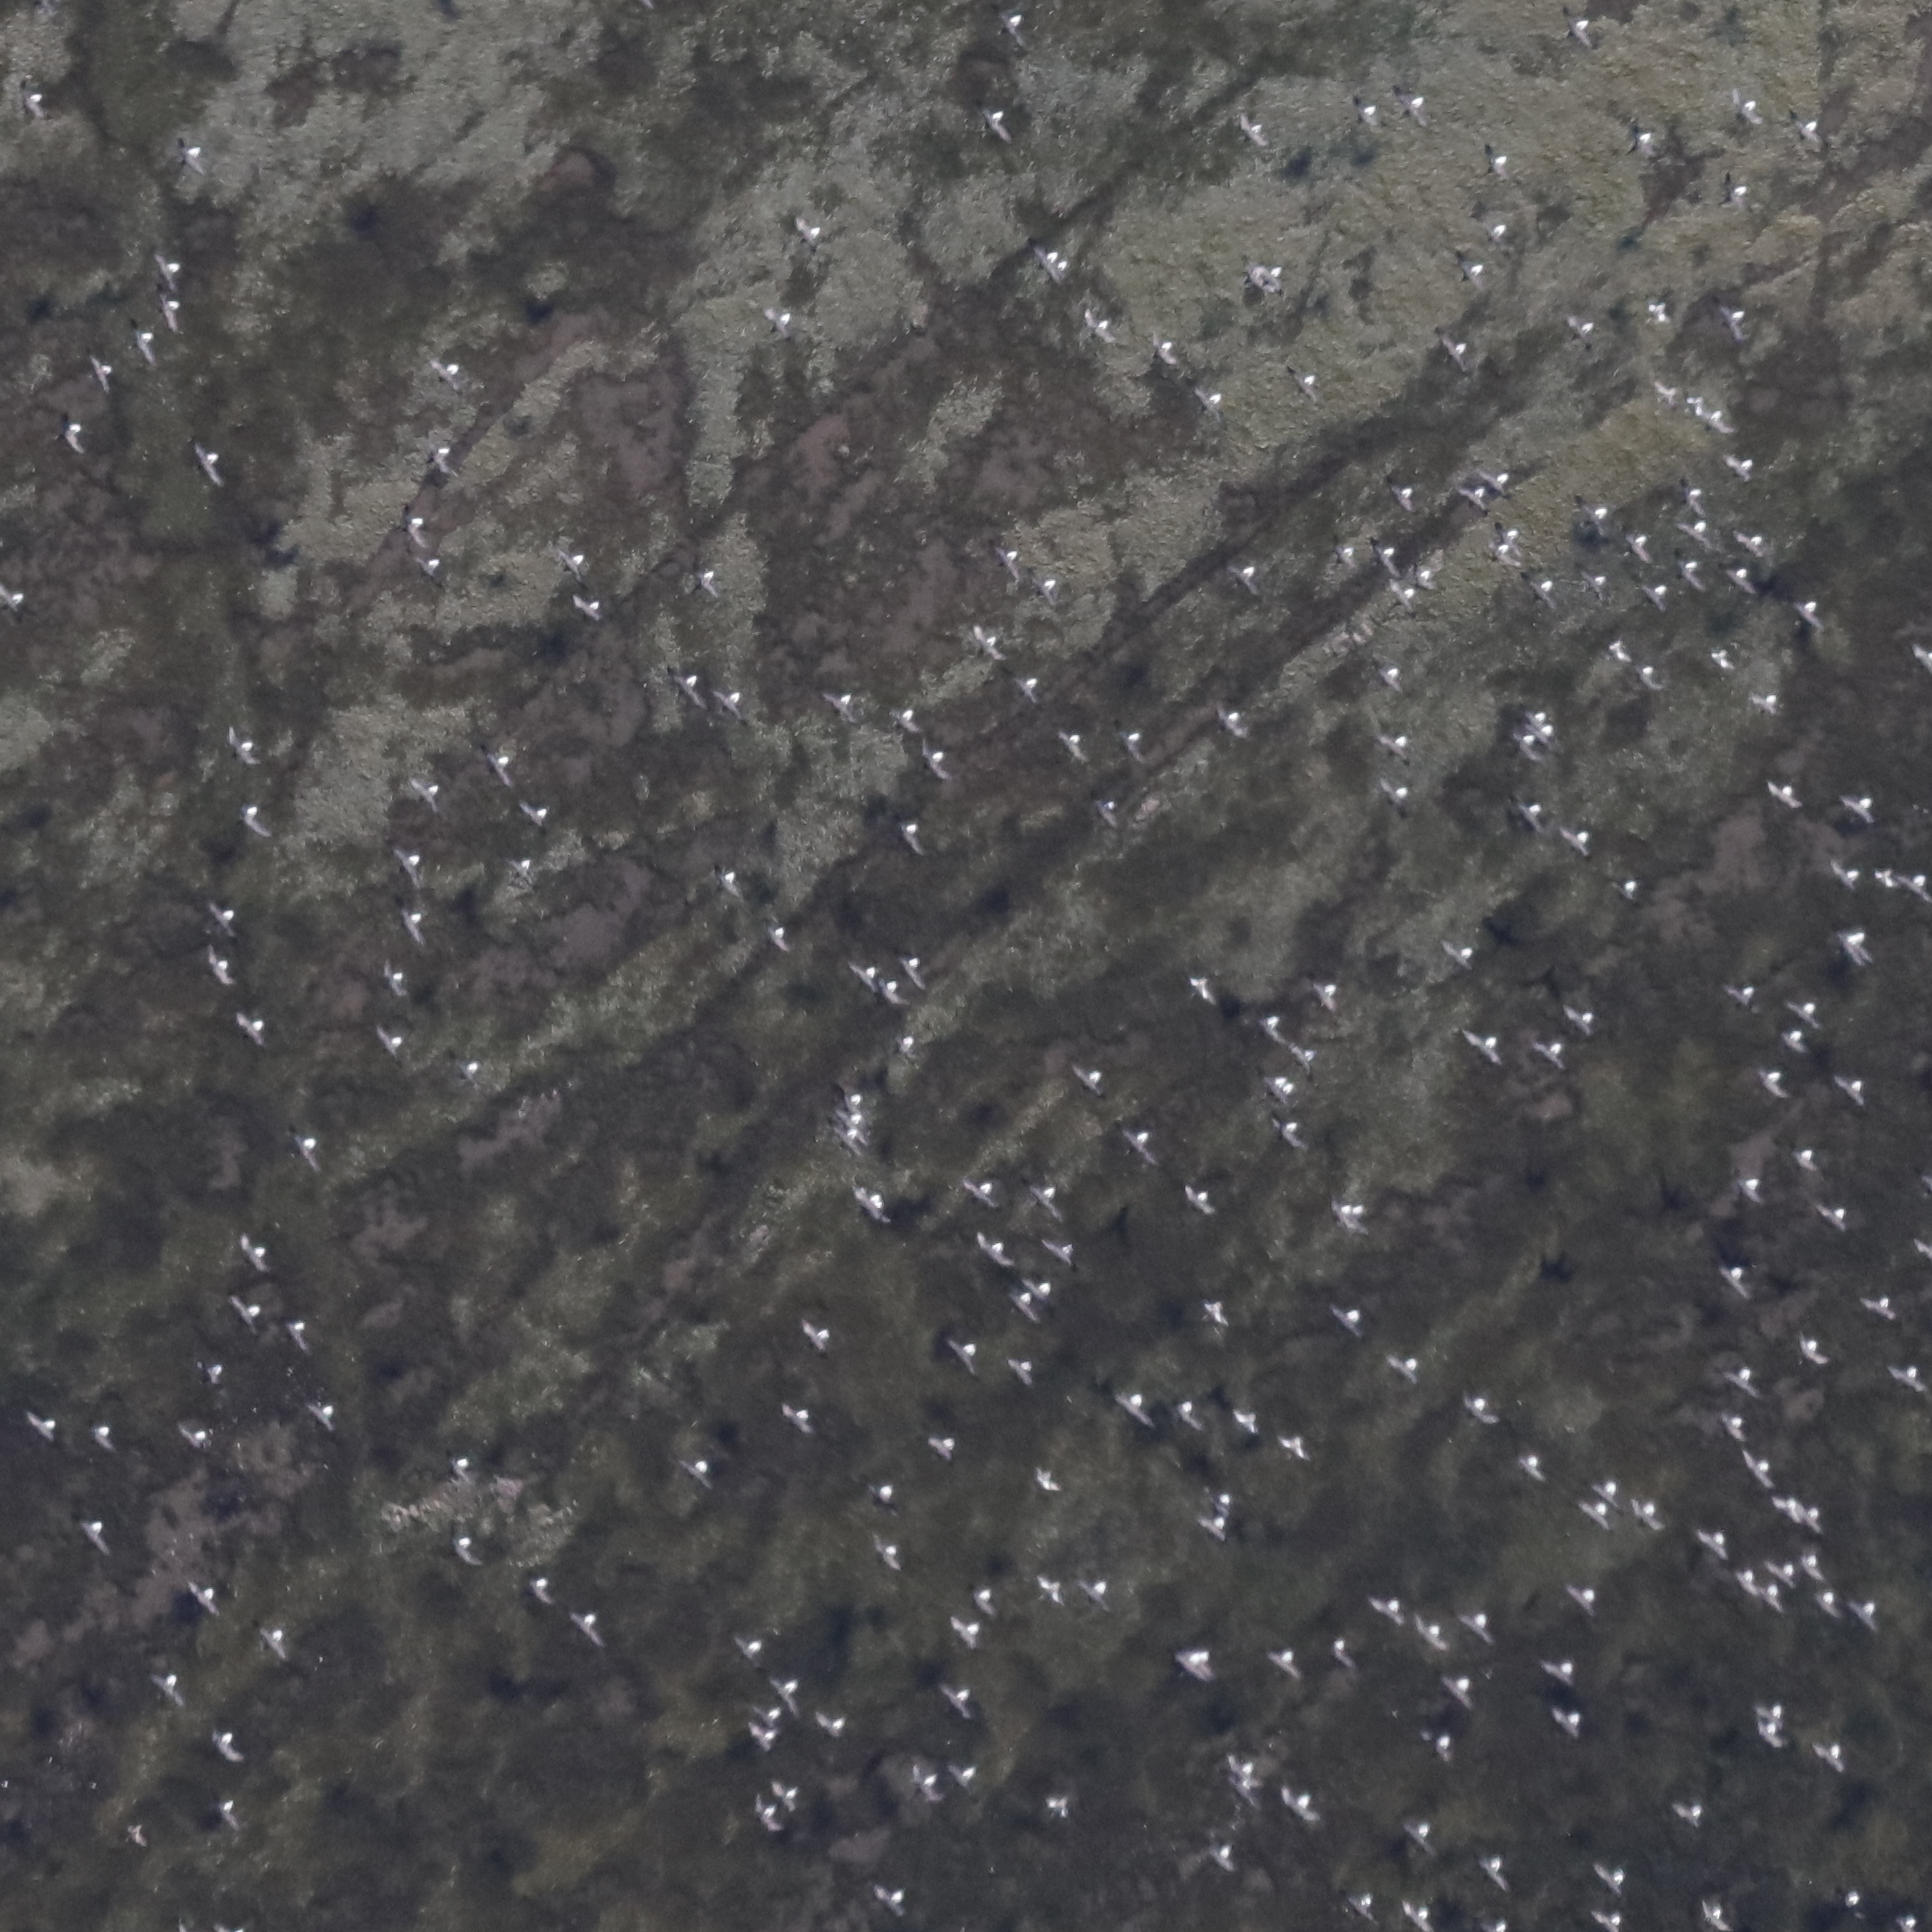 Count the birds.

261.